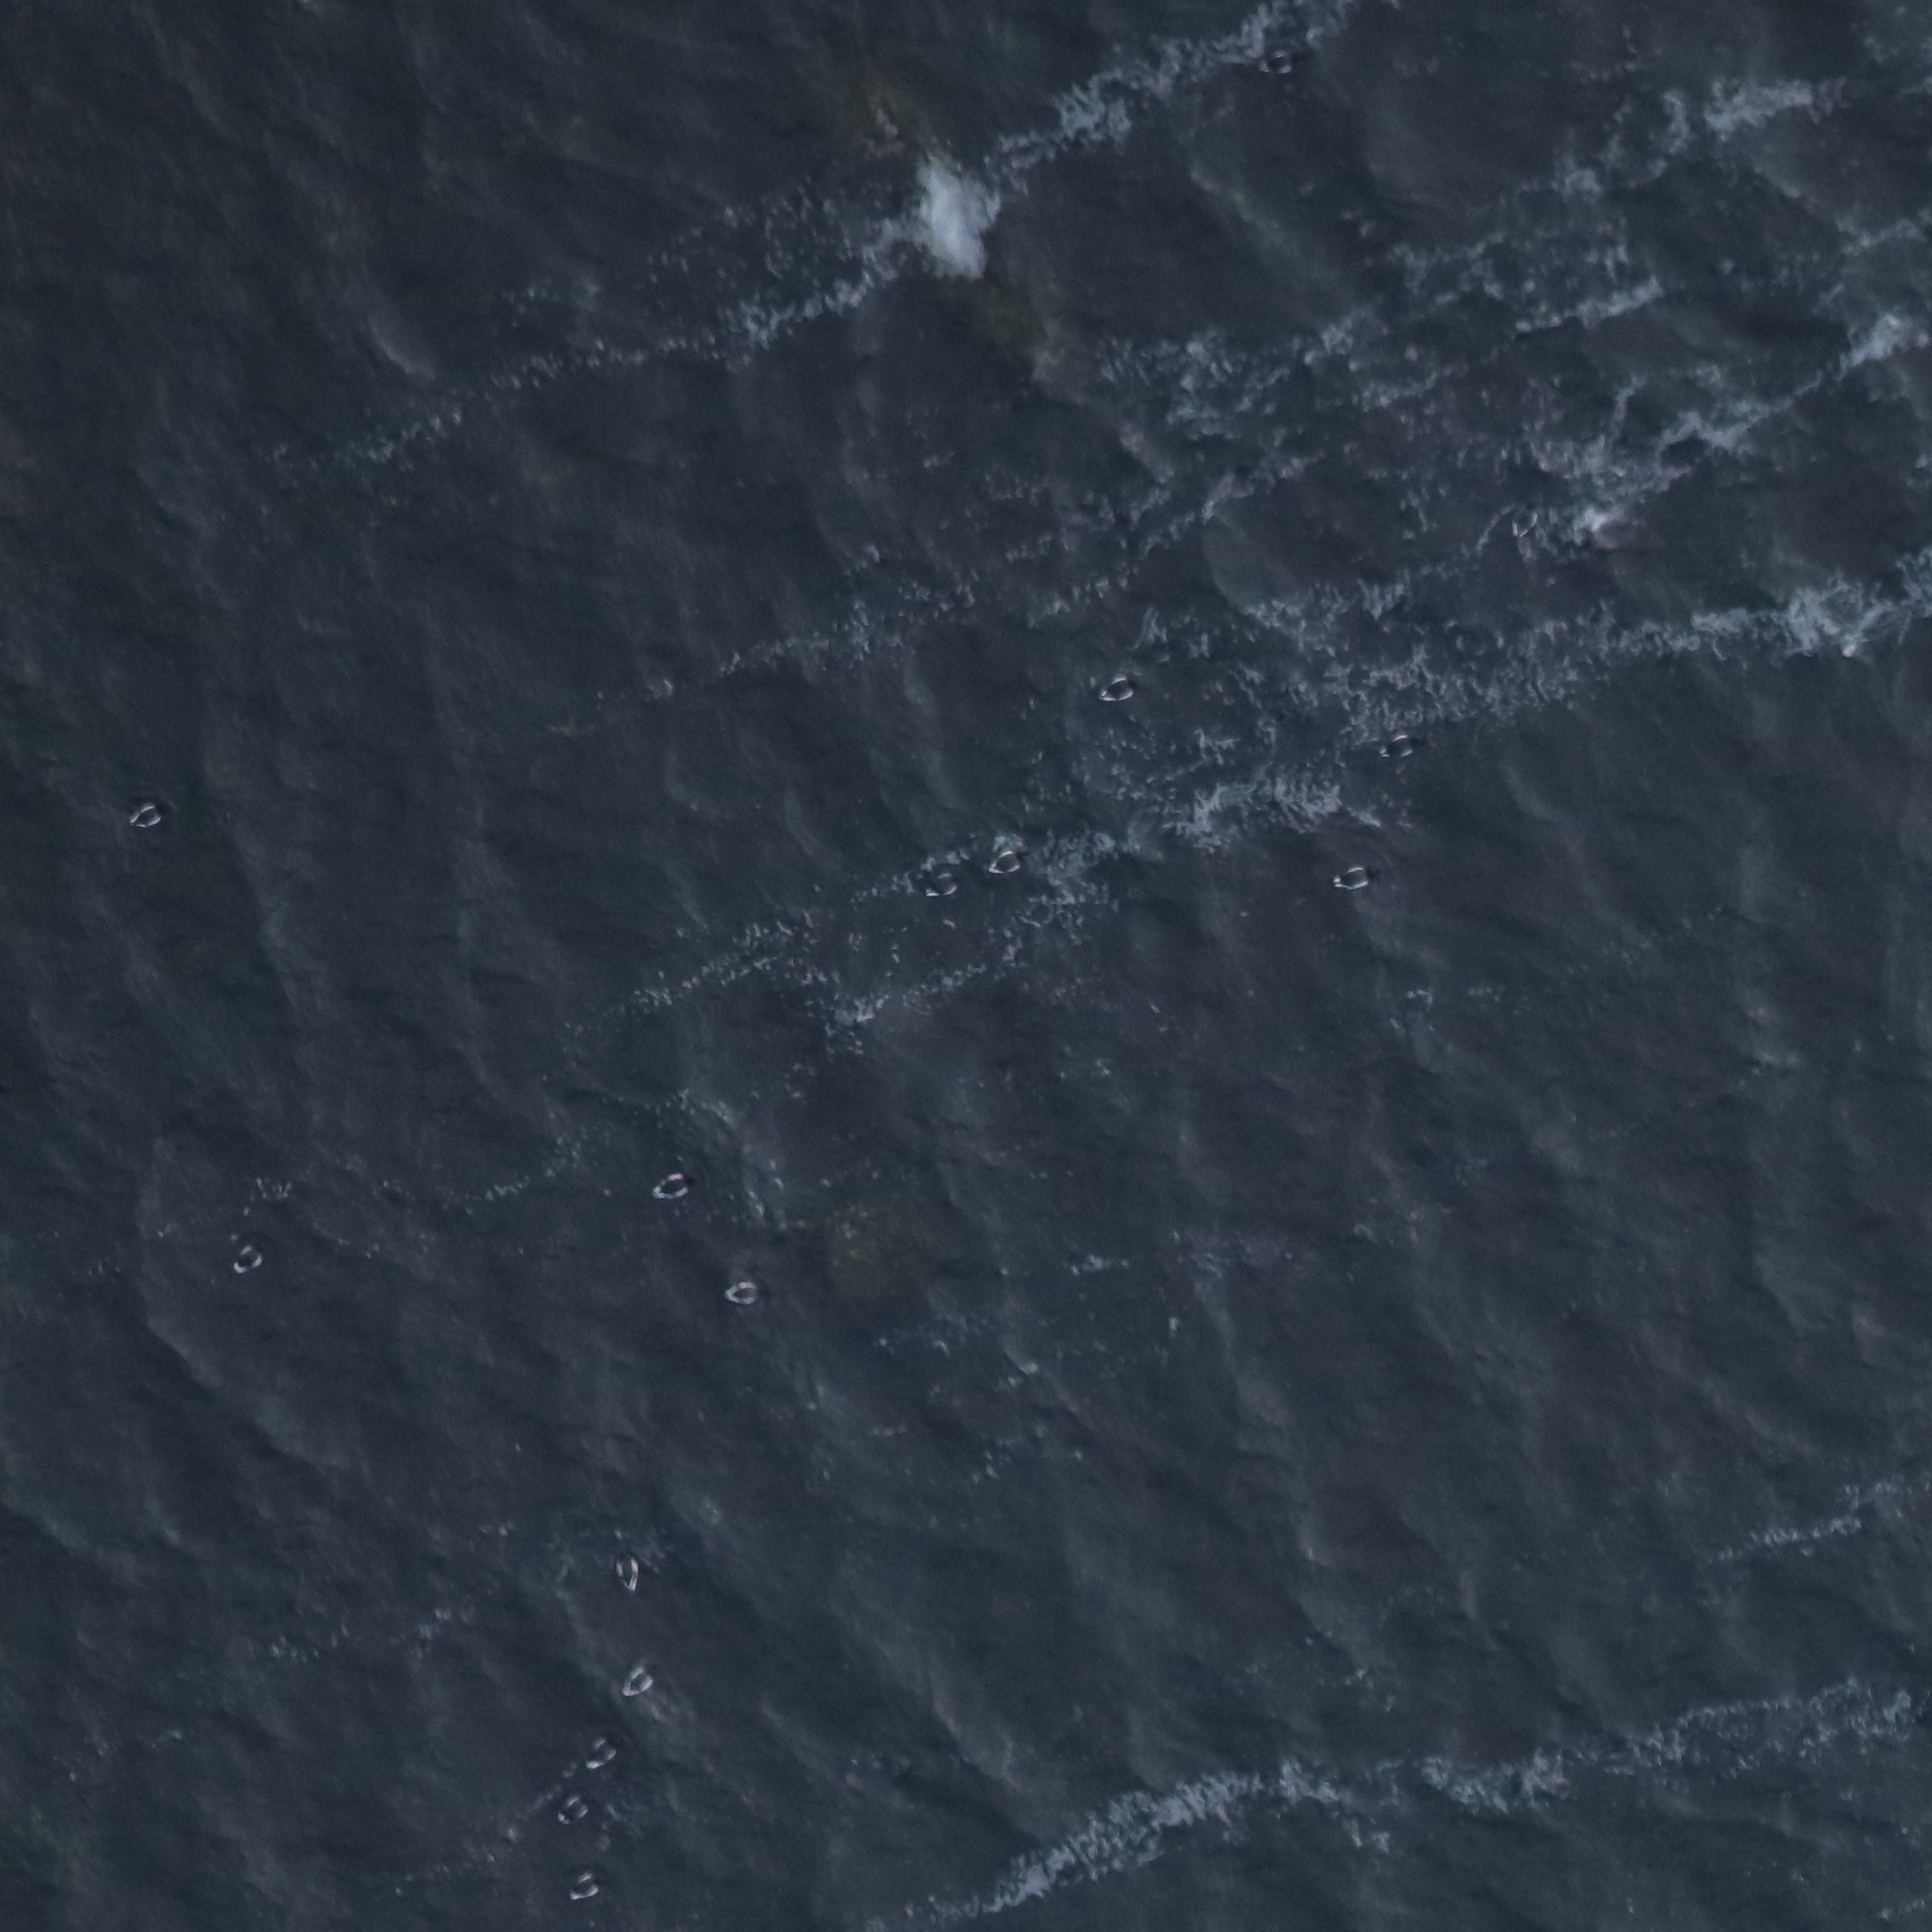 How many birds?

16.